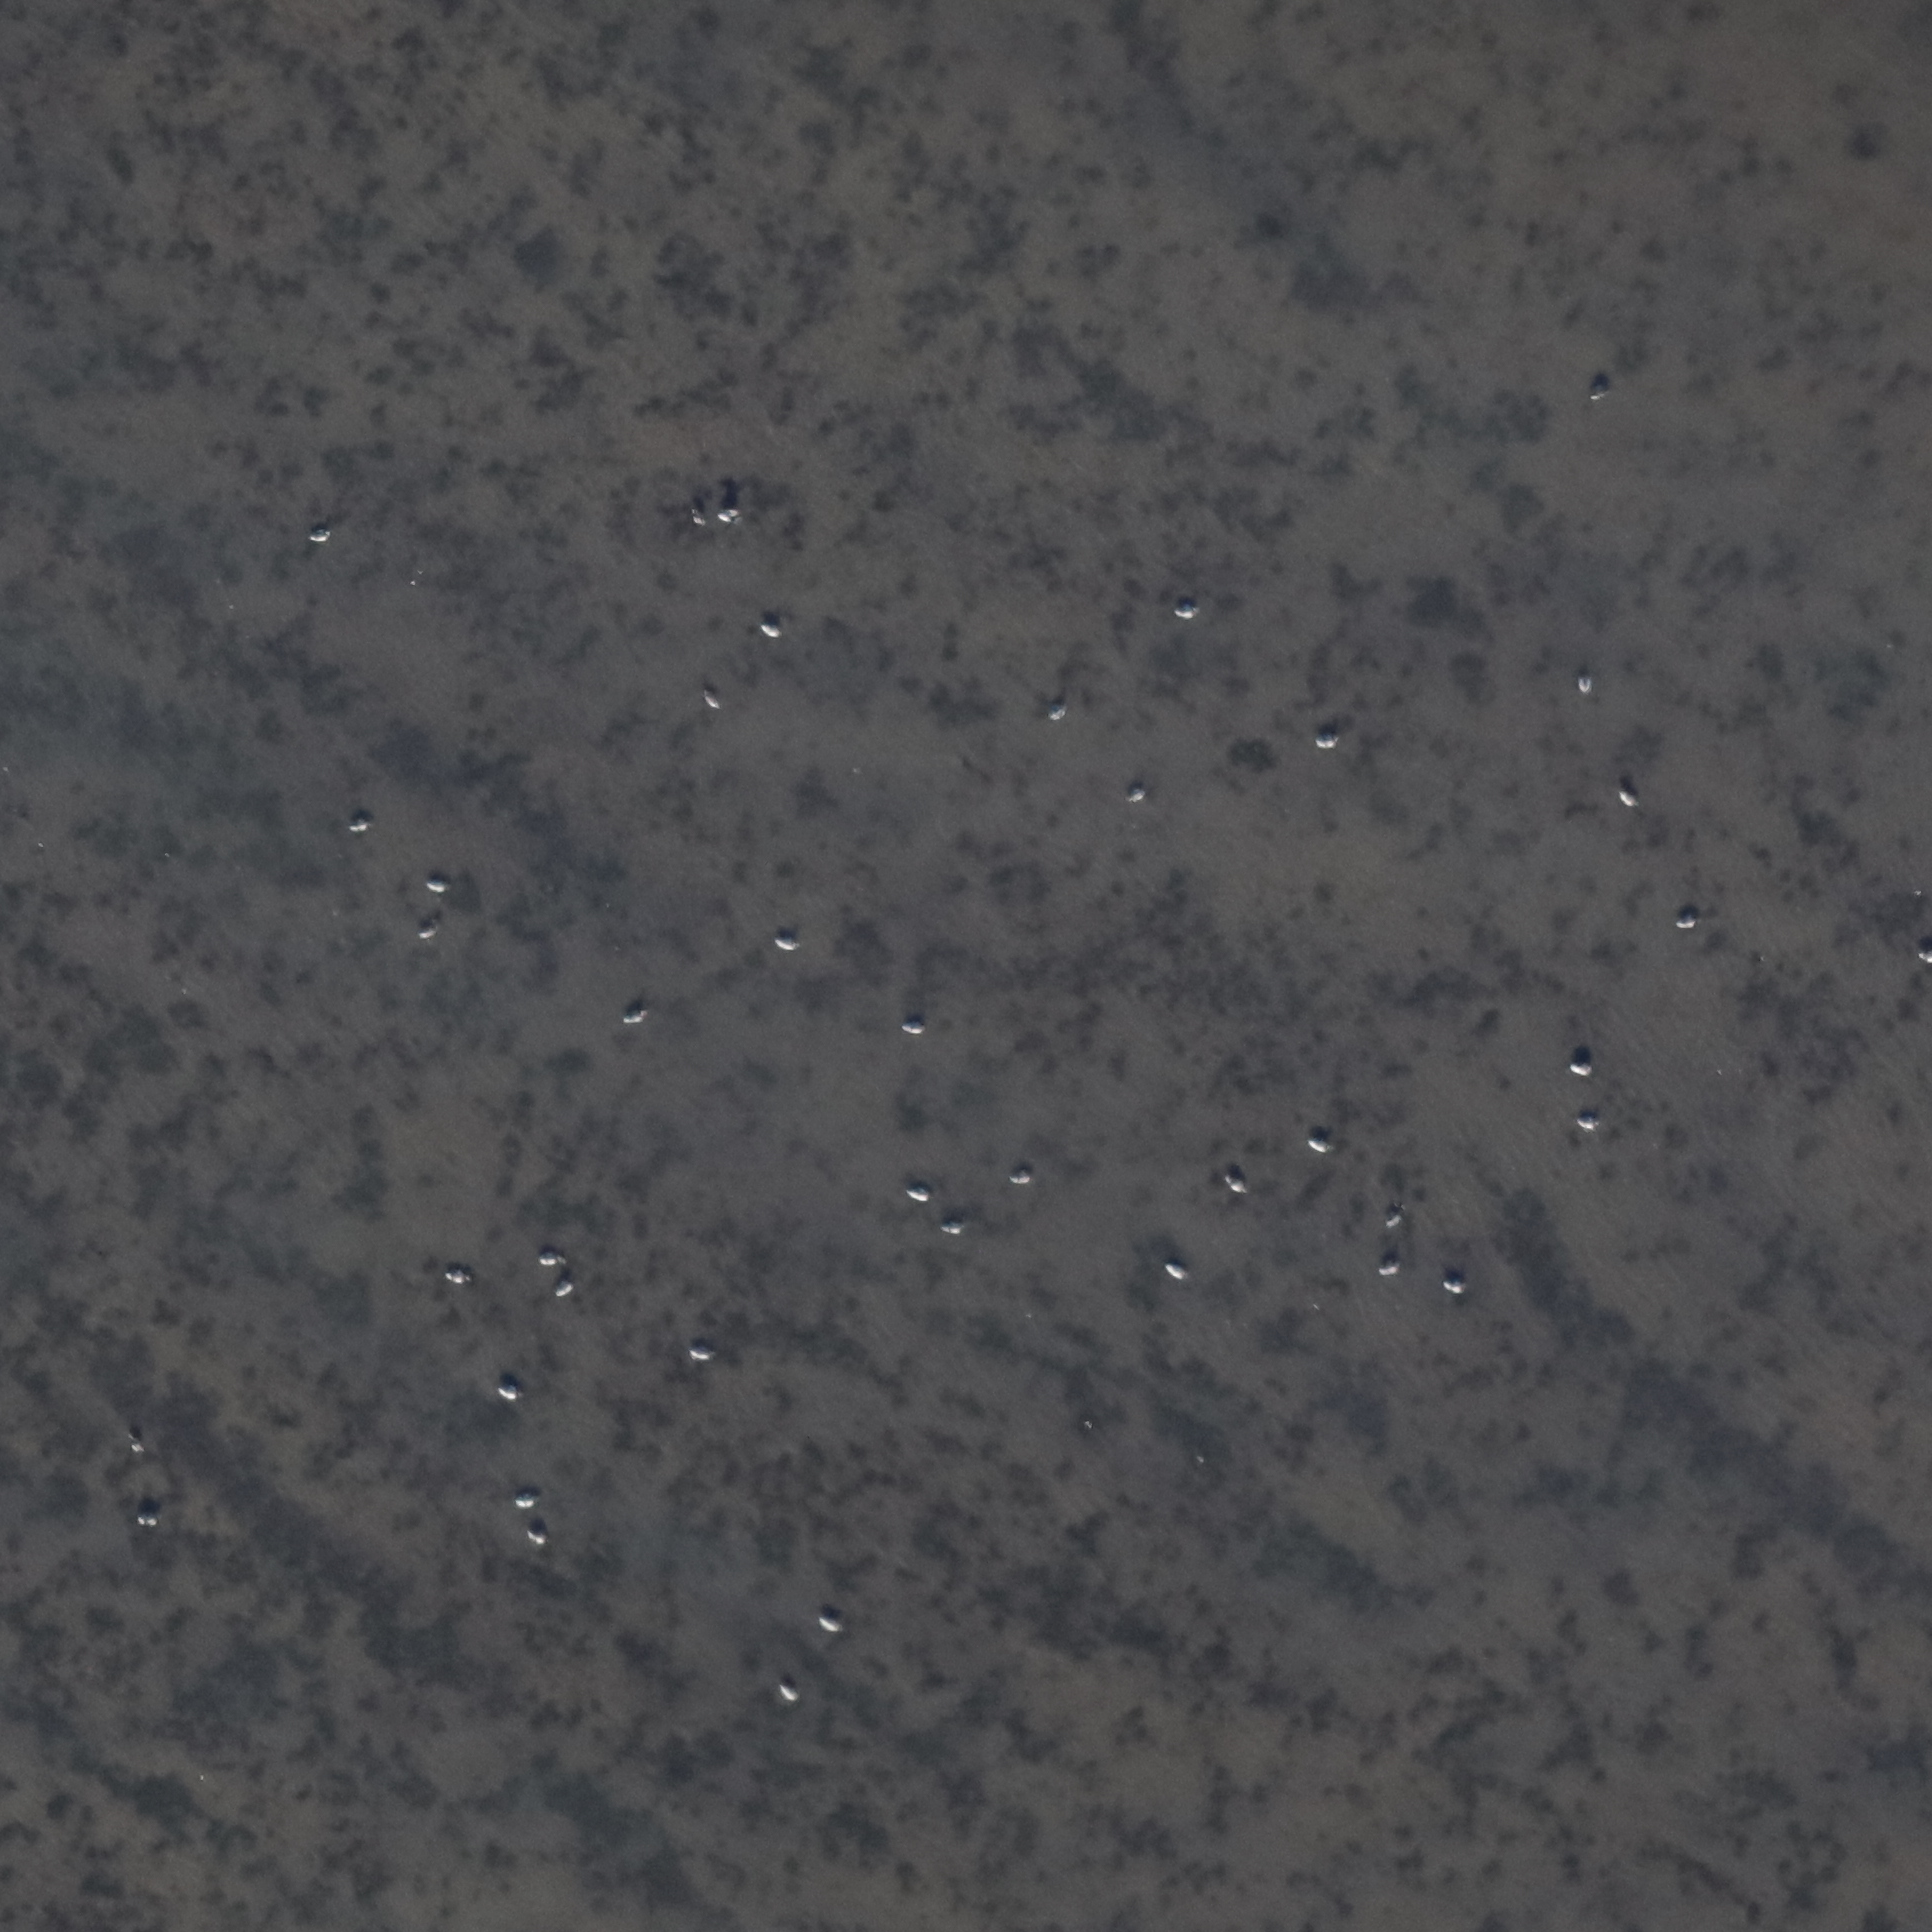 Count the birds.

42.